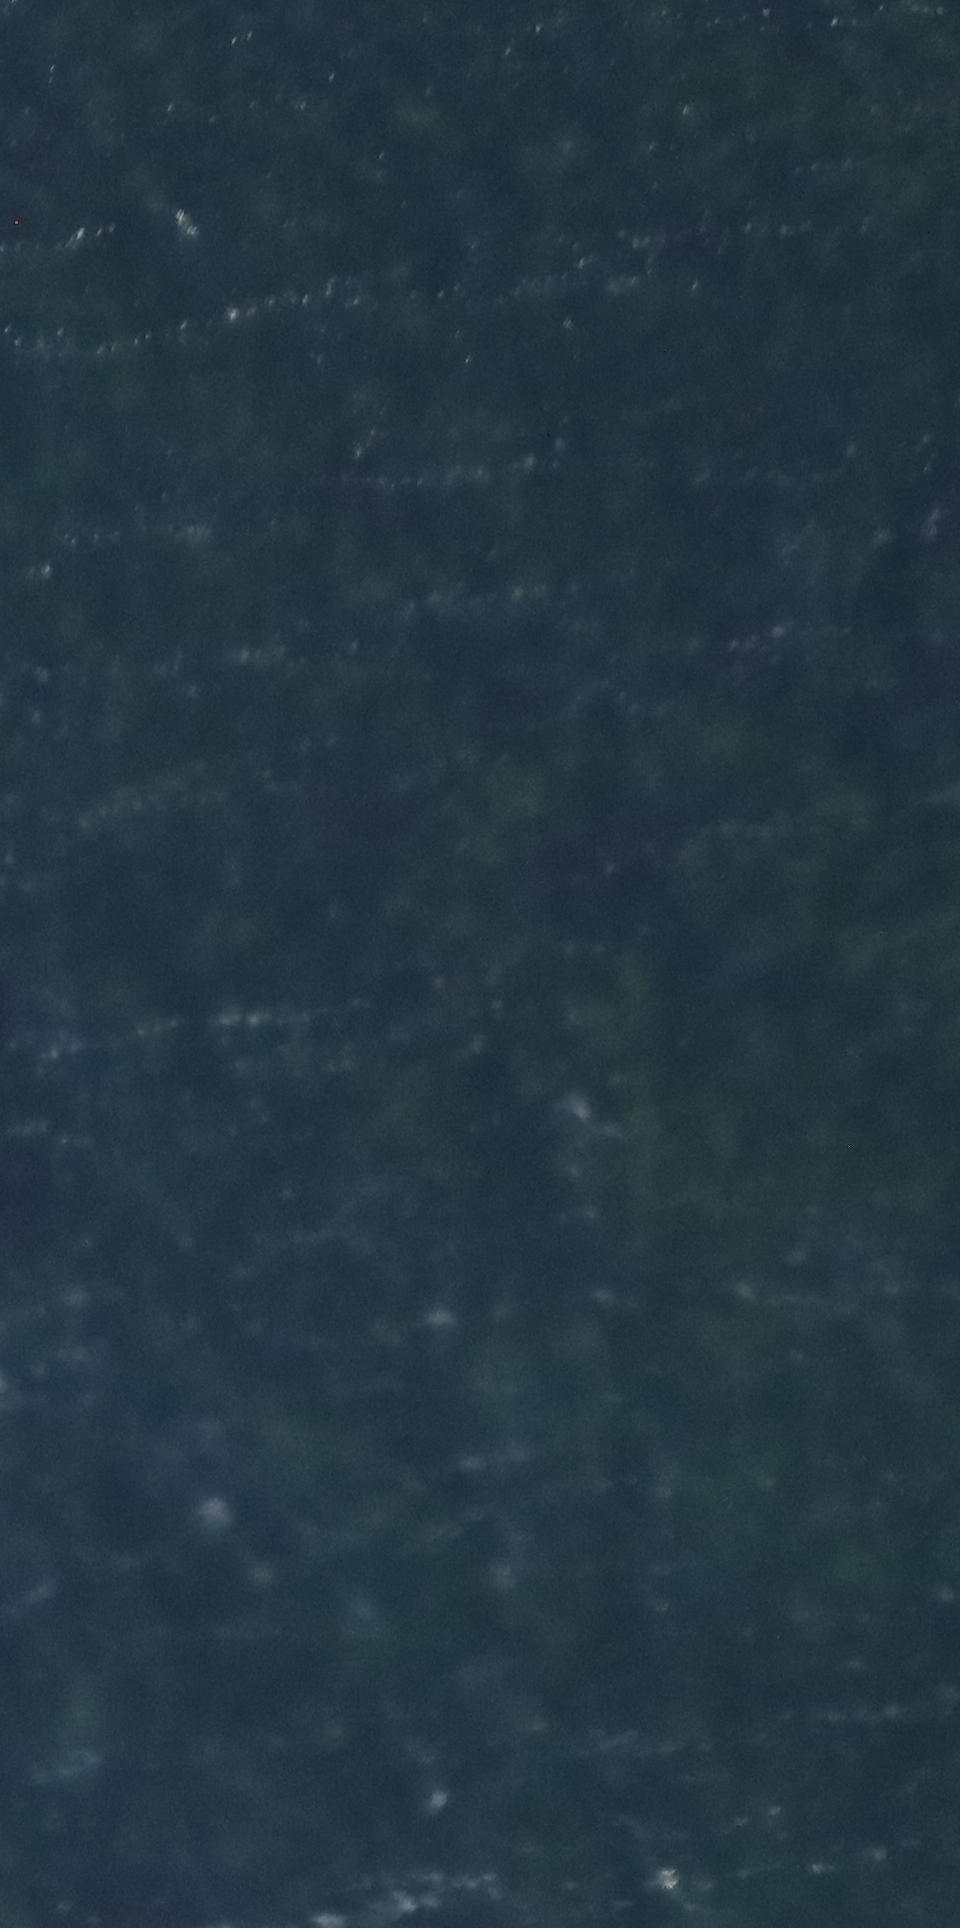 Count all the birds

0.